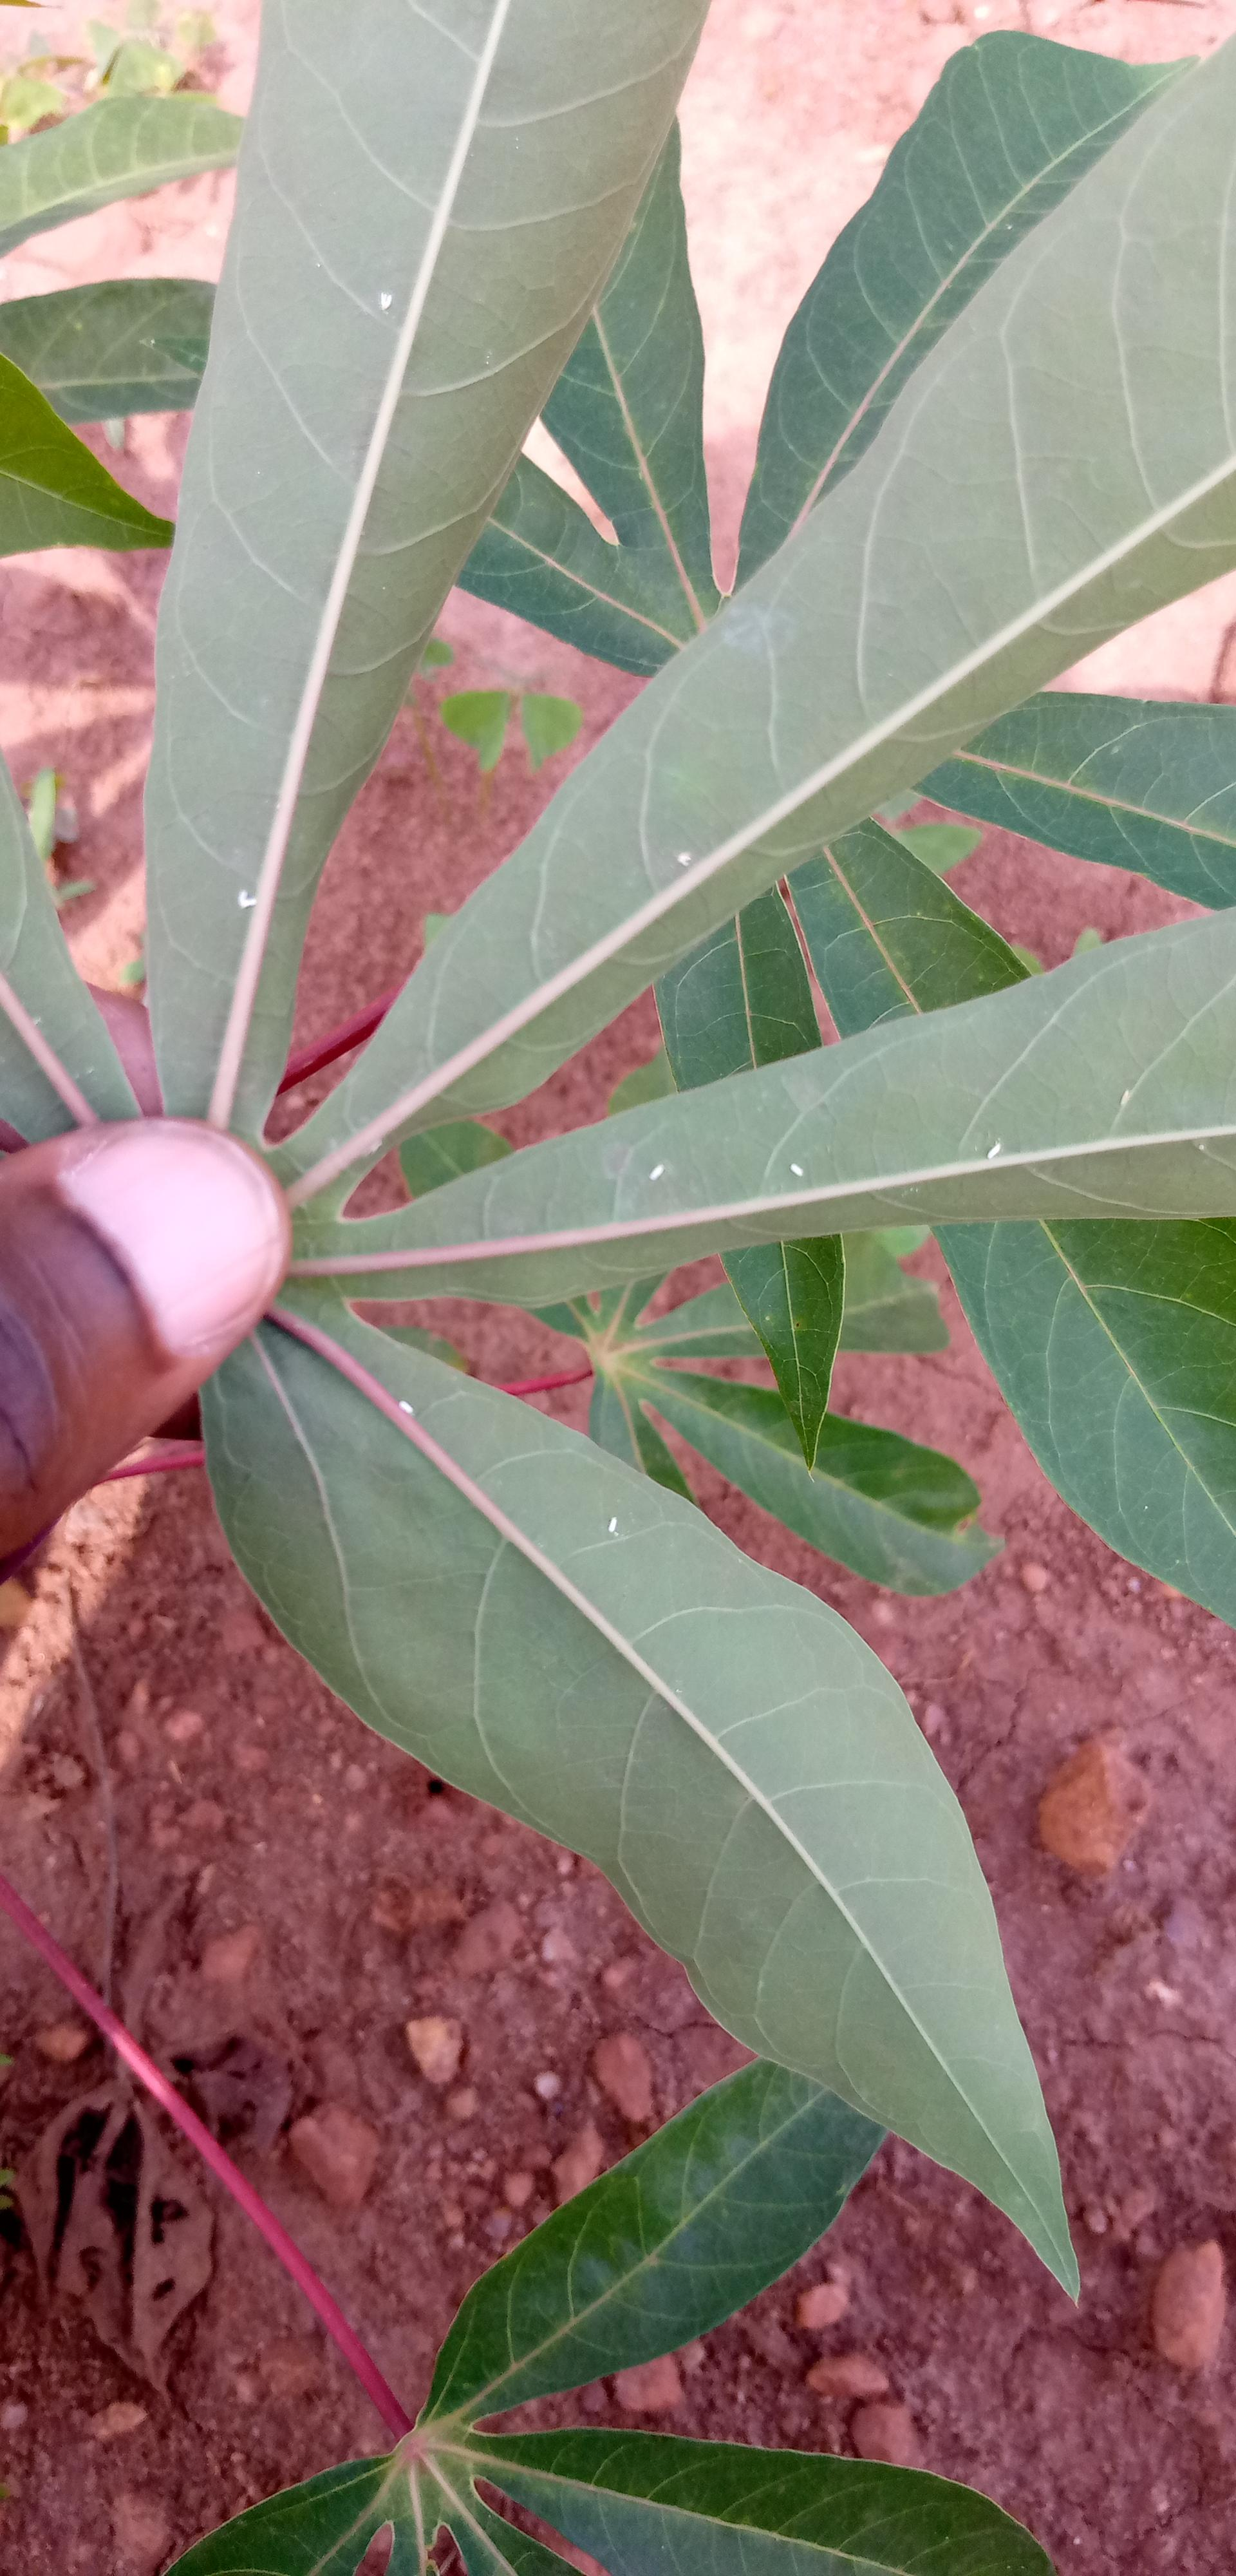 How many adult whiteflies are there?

9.